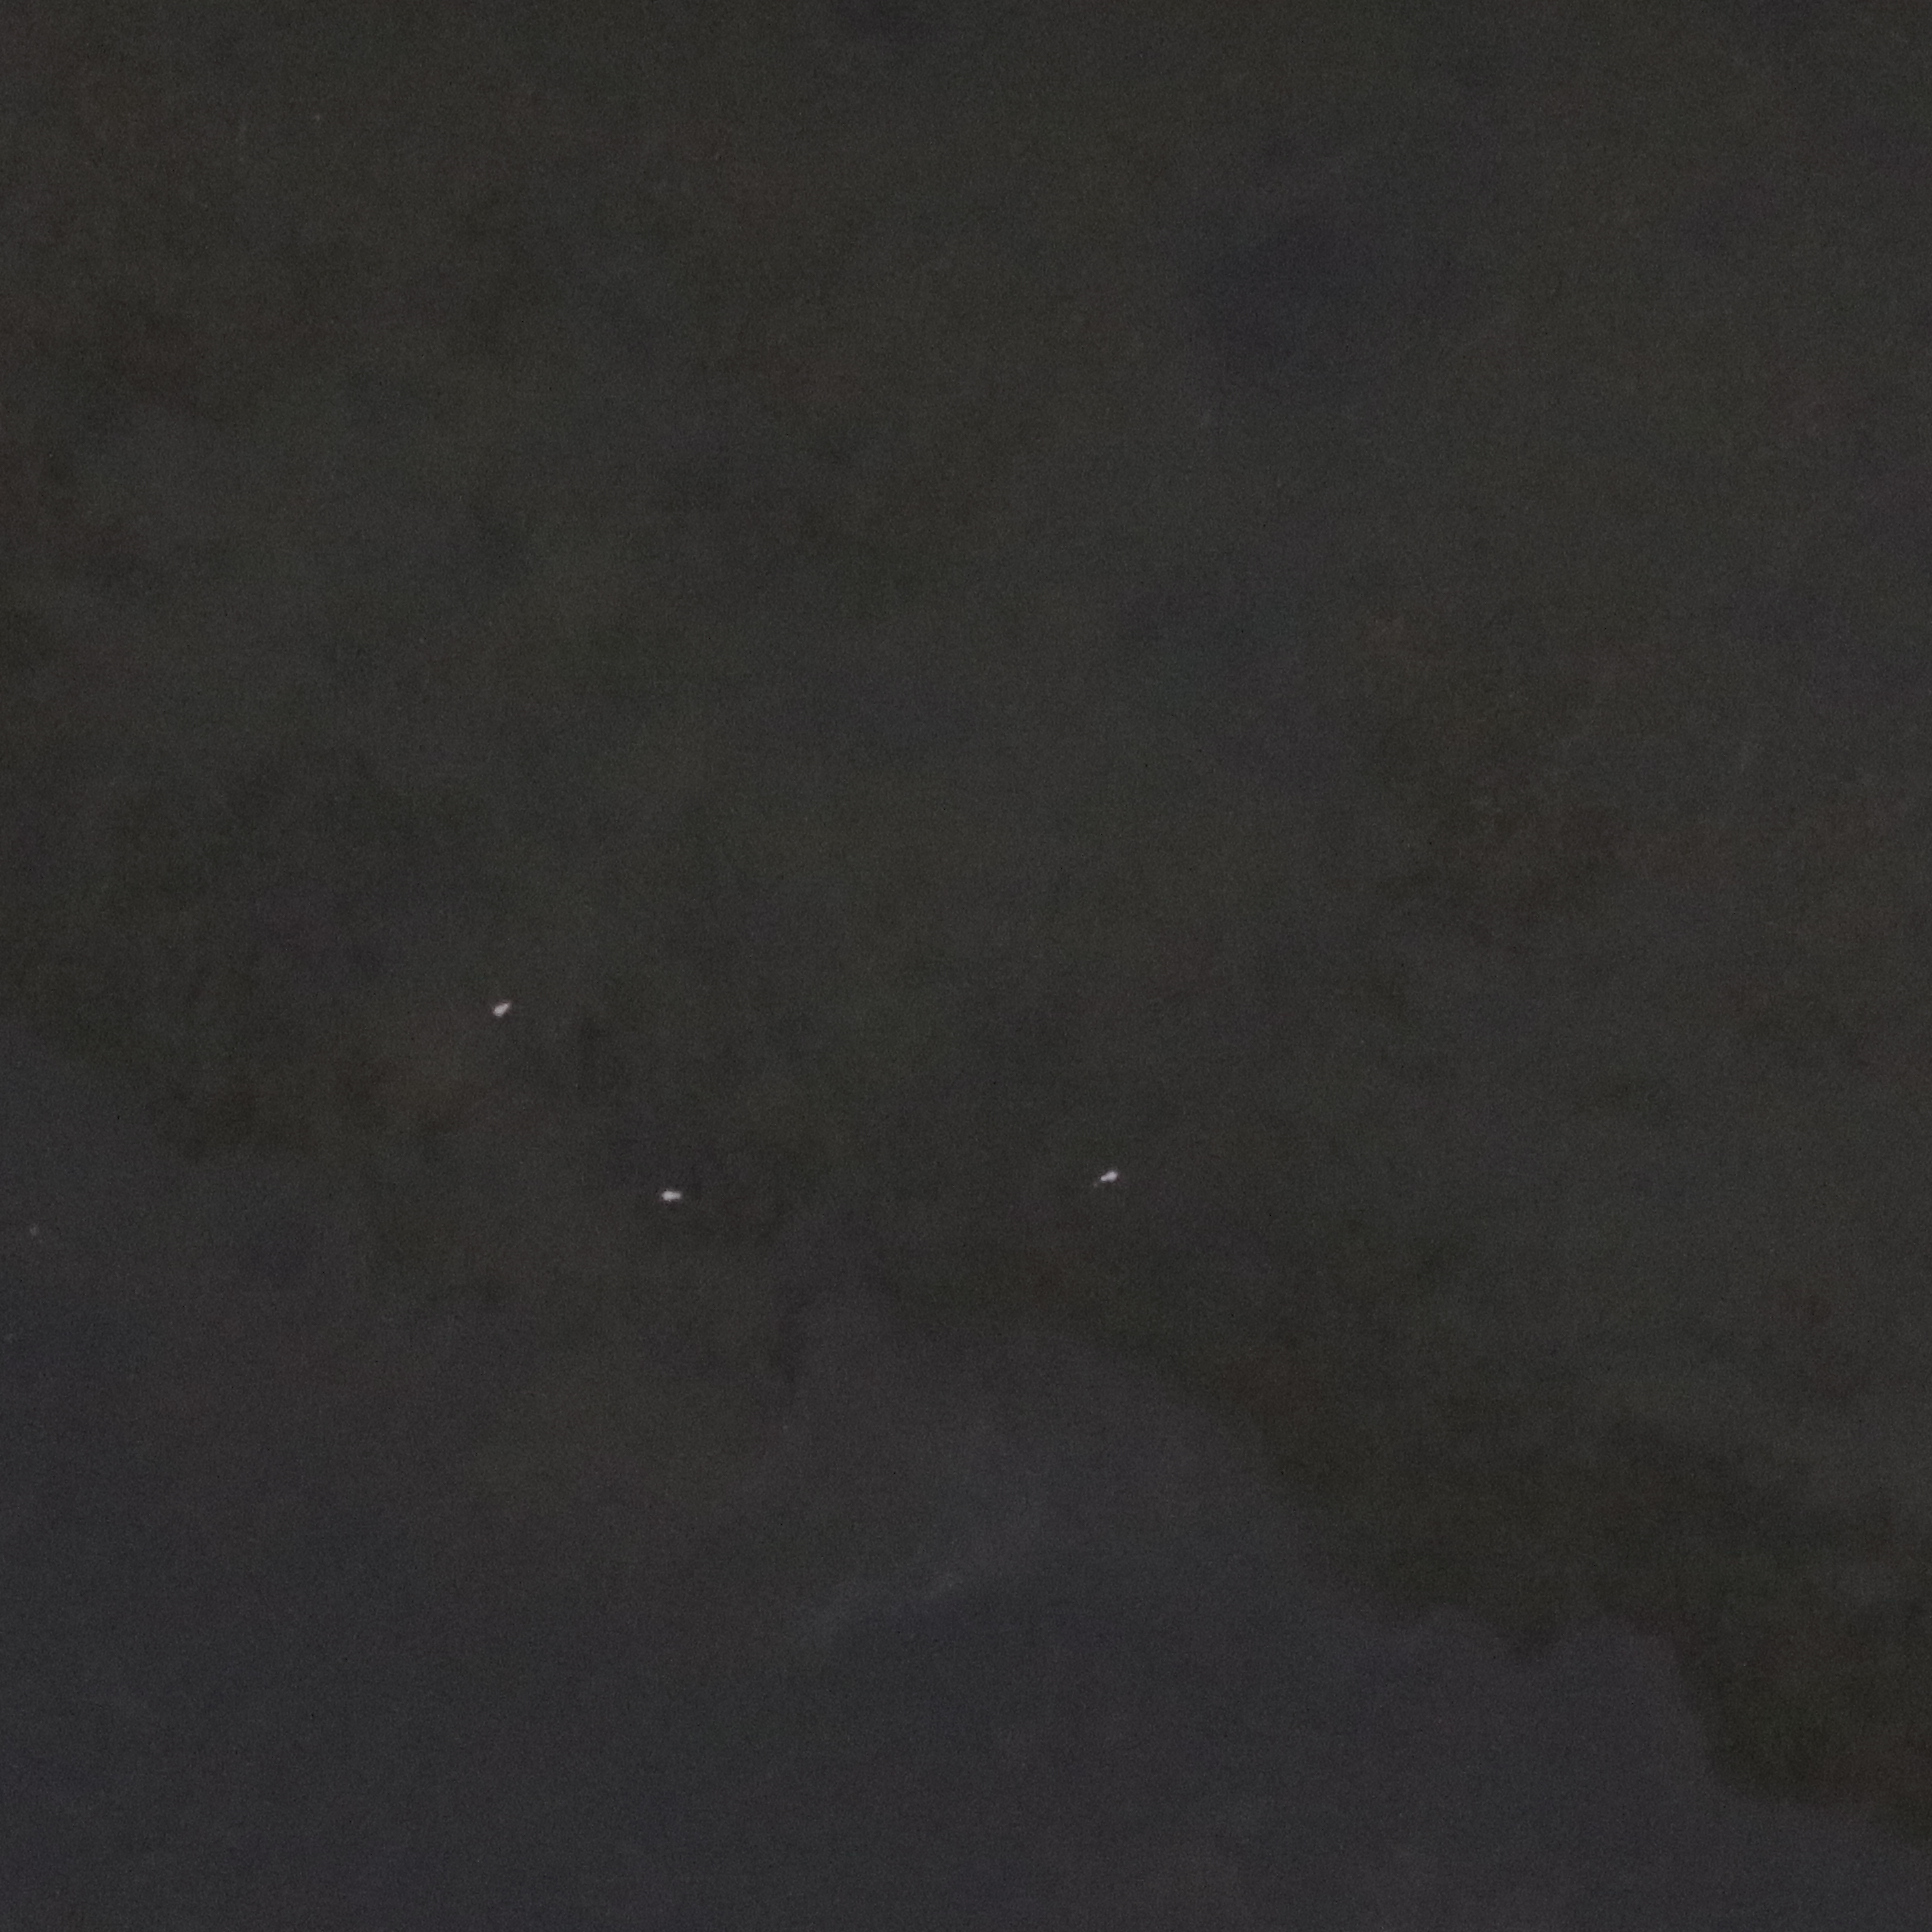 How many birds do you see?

3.